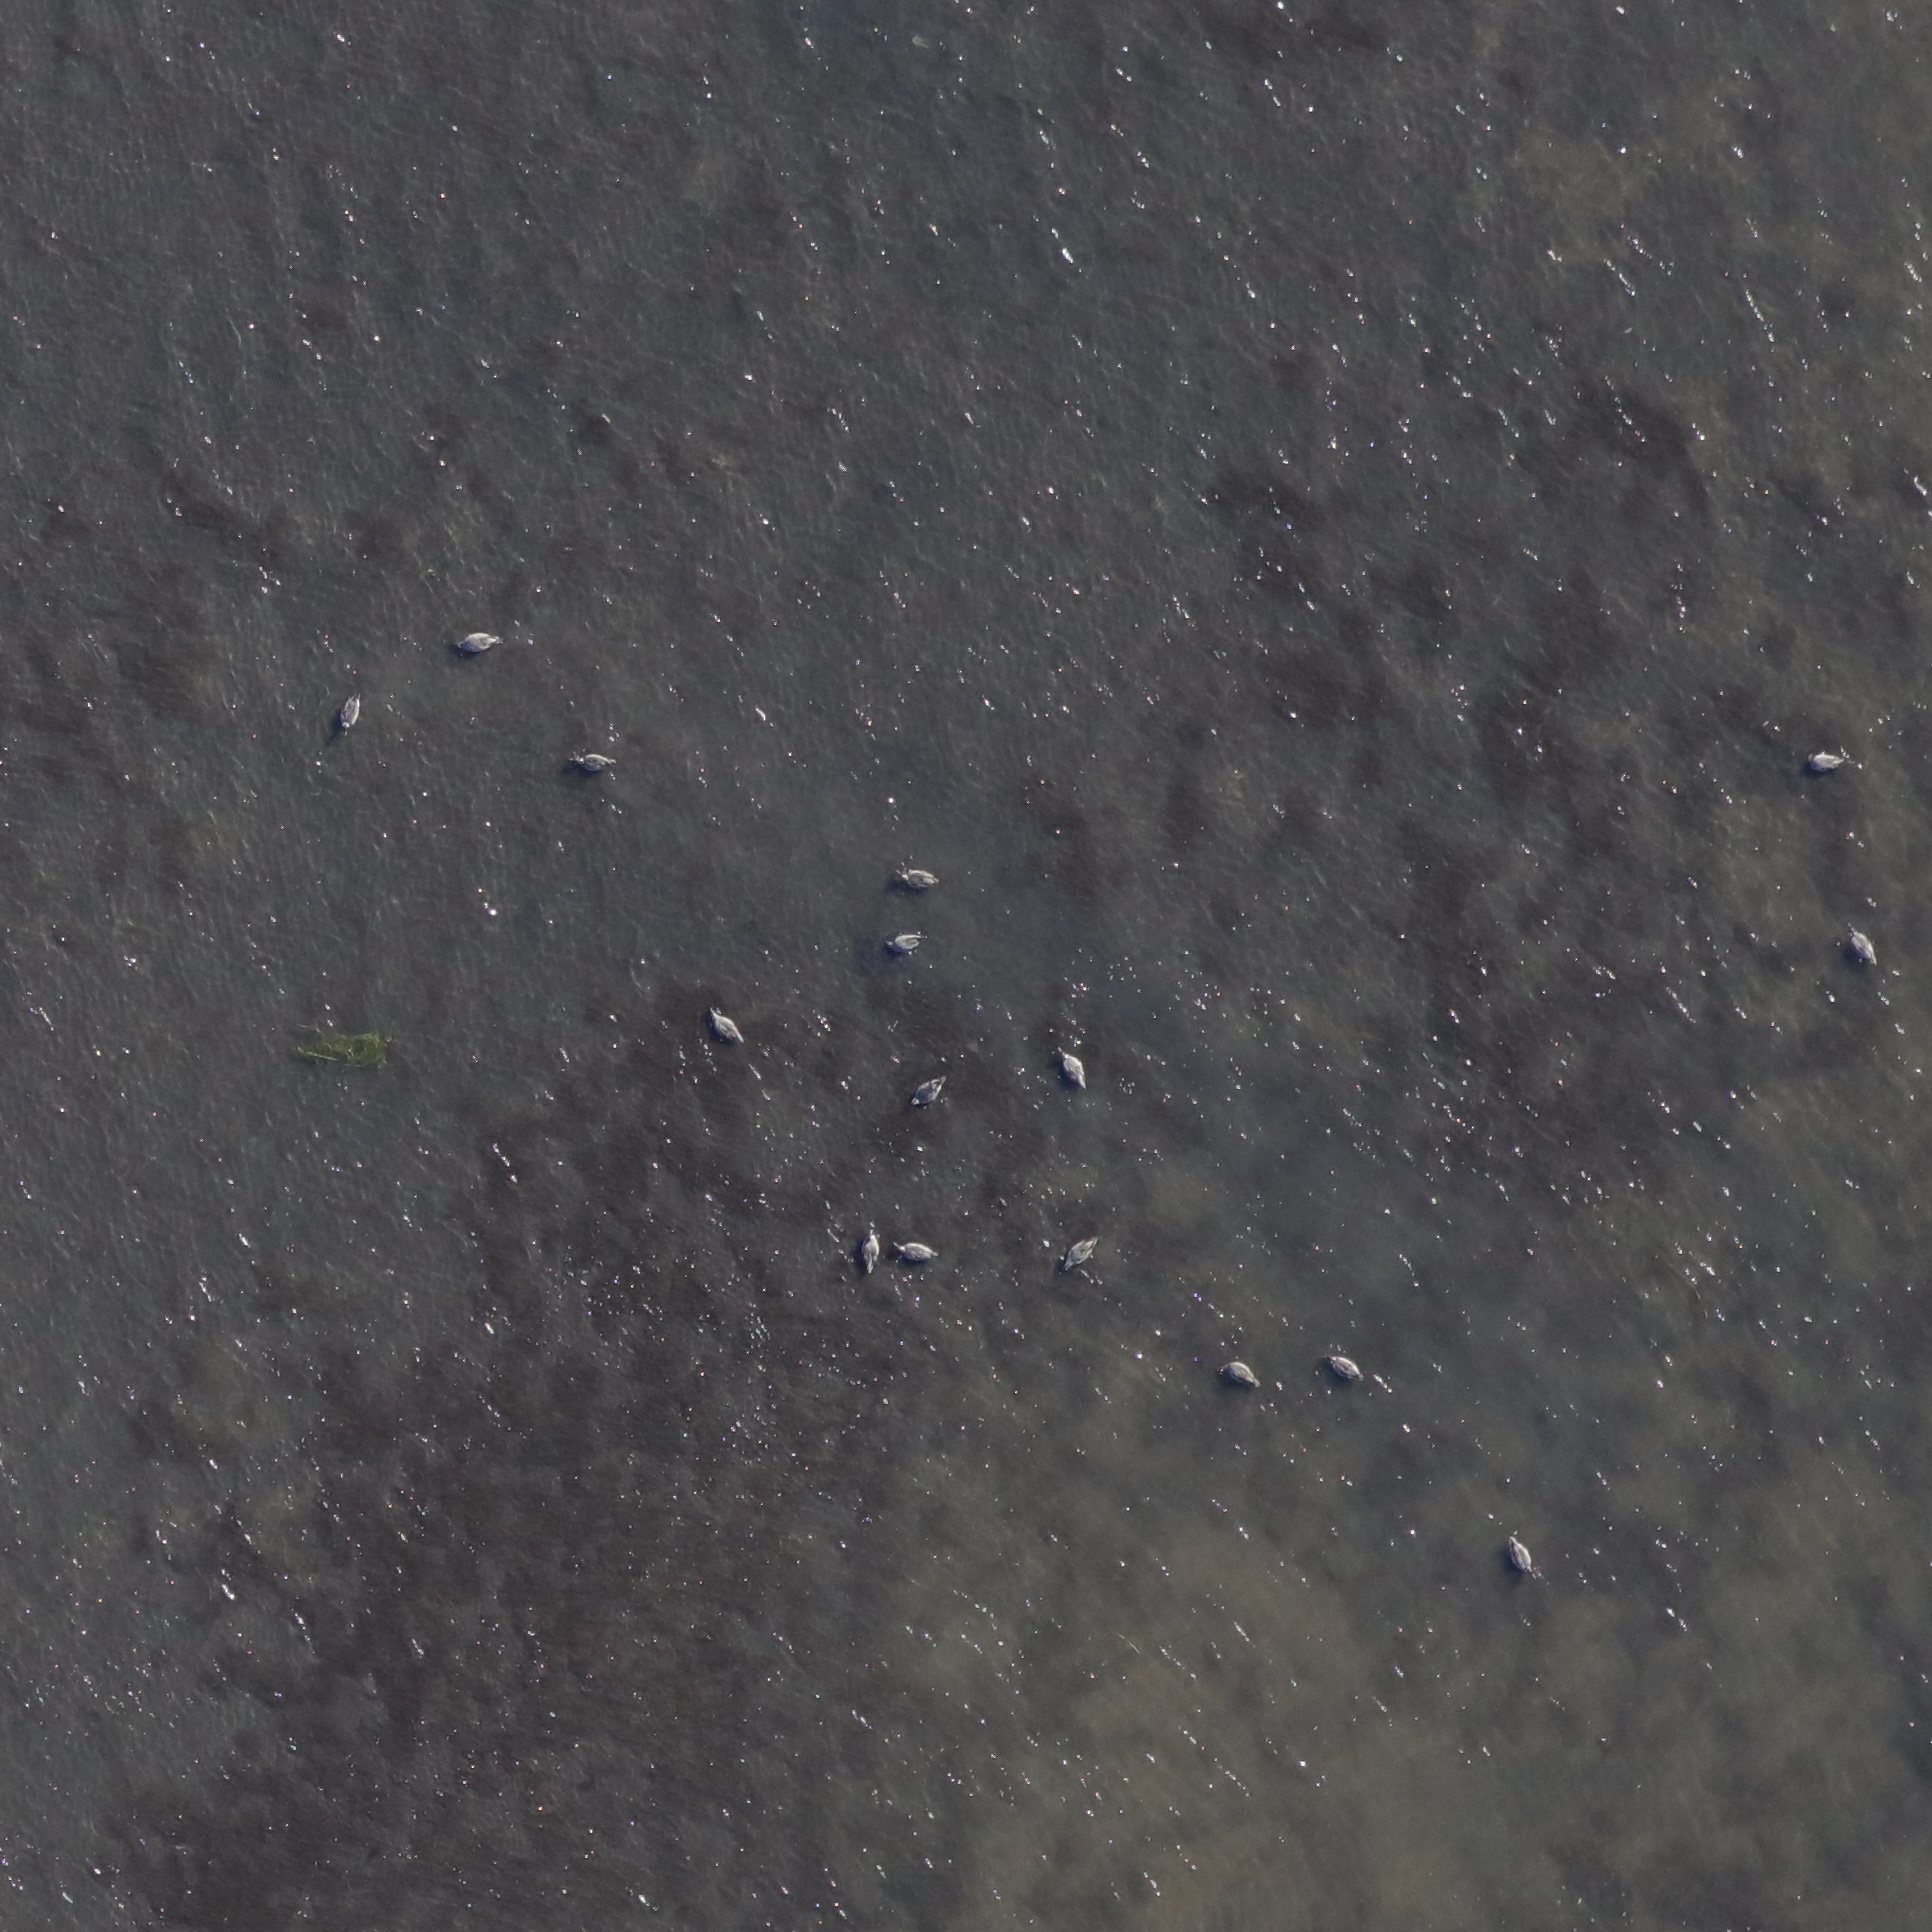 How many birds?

16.